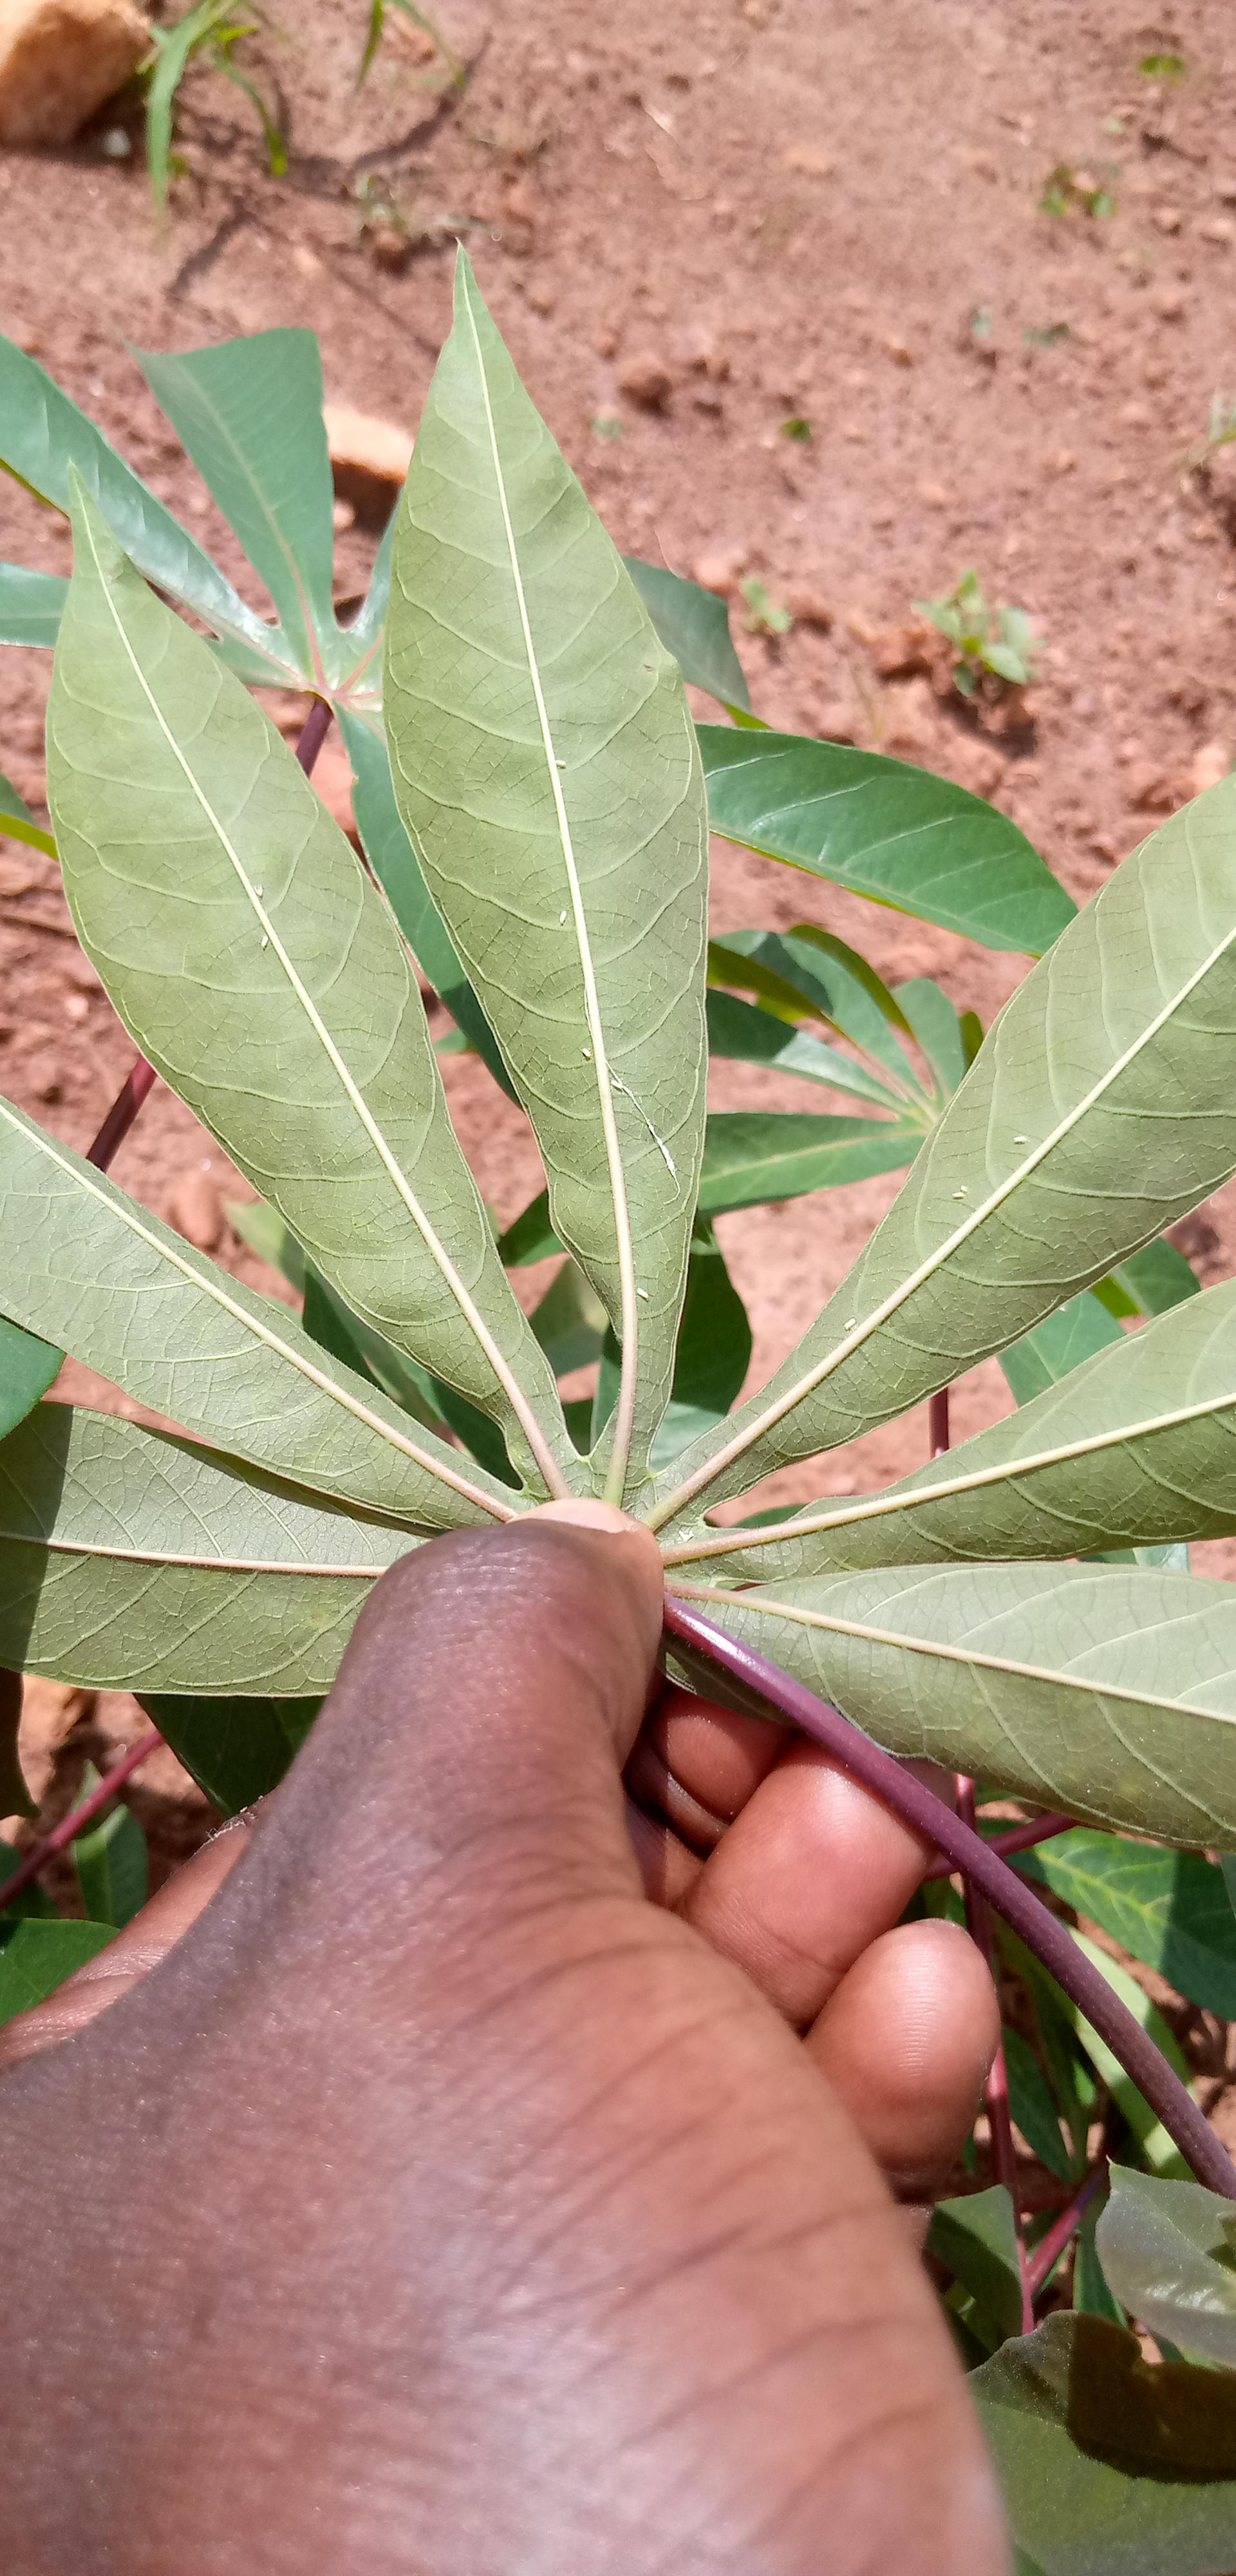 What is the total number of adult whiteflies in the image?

13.